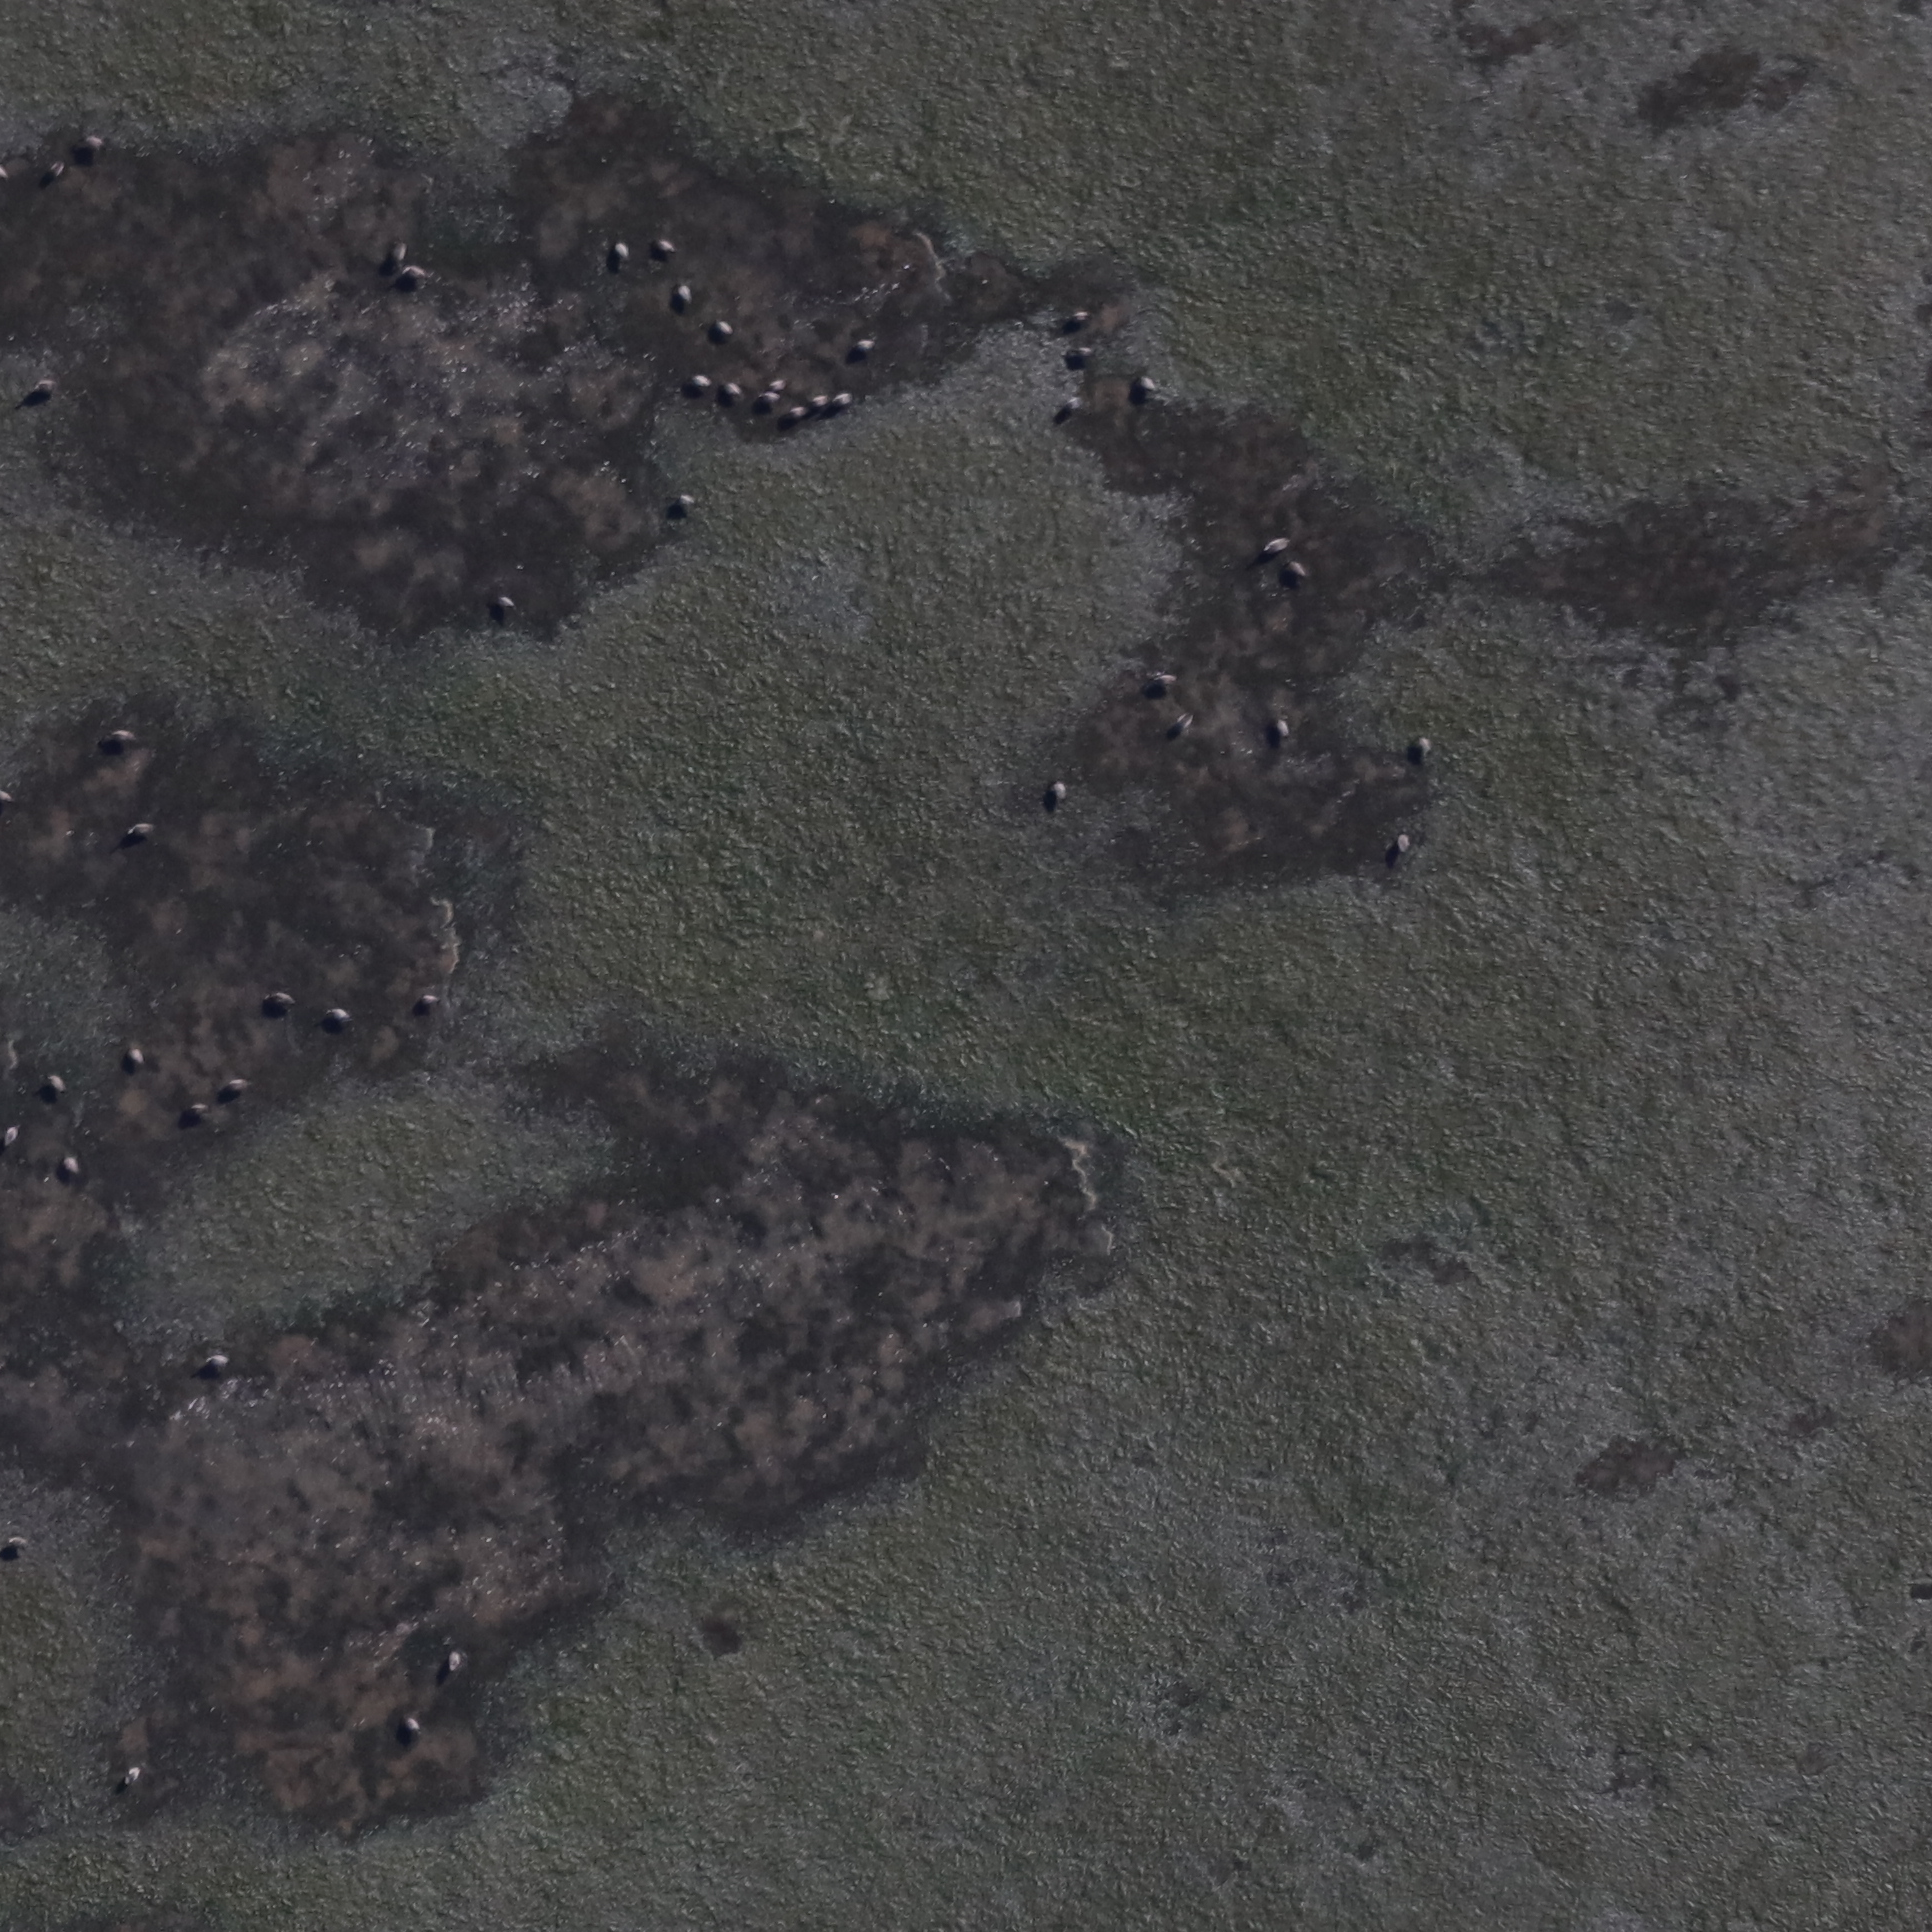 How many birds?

48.